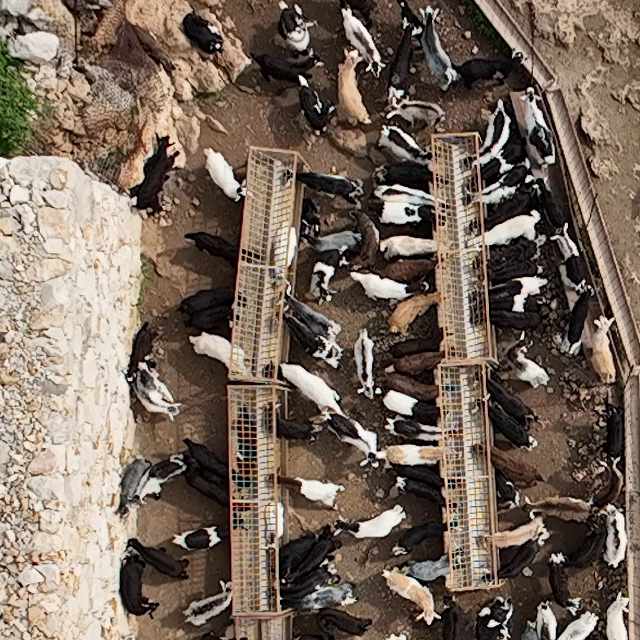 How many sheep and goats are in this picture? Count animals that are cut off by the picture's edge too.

104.